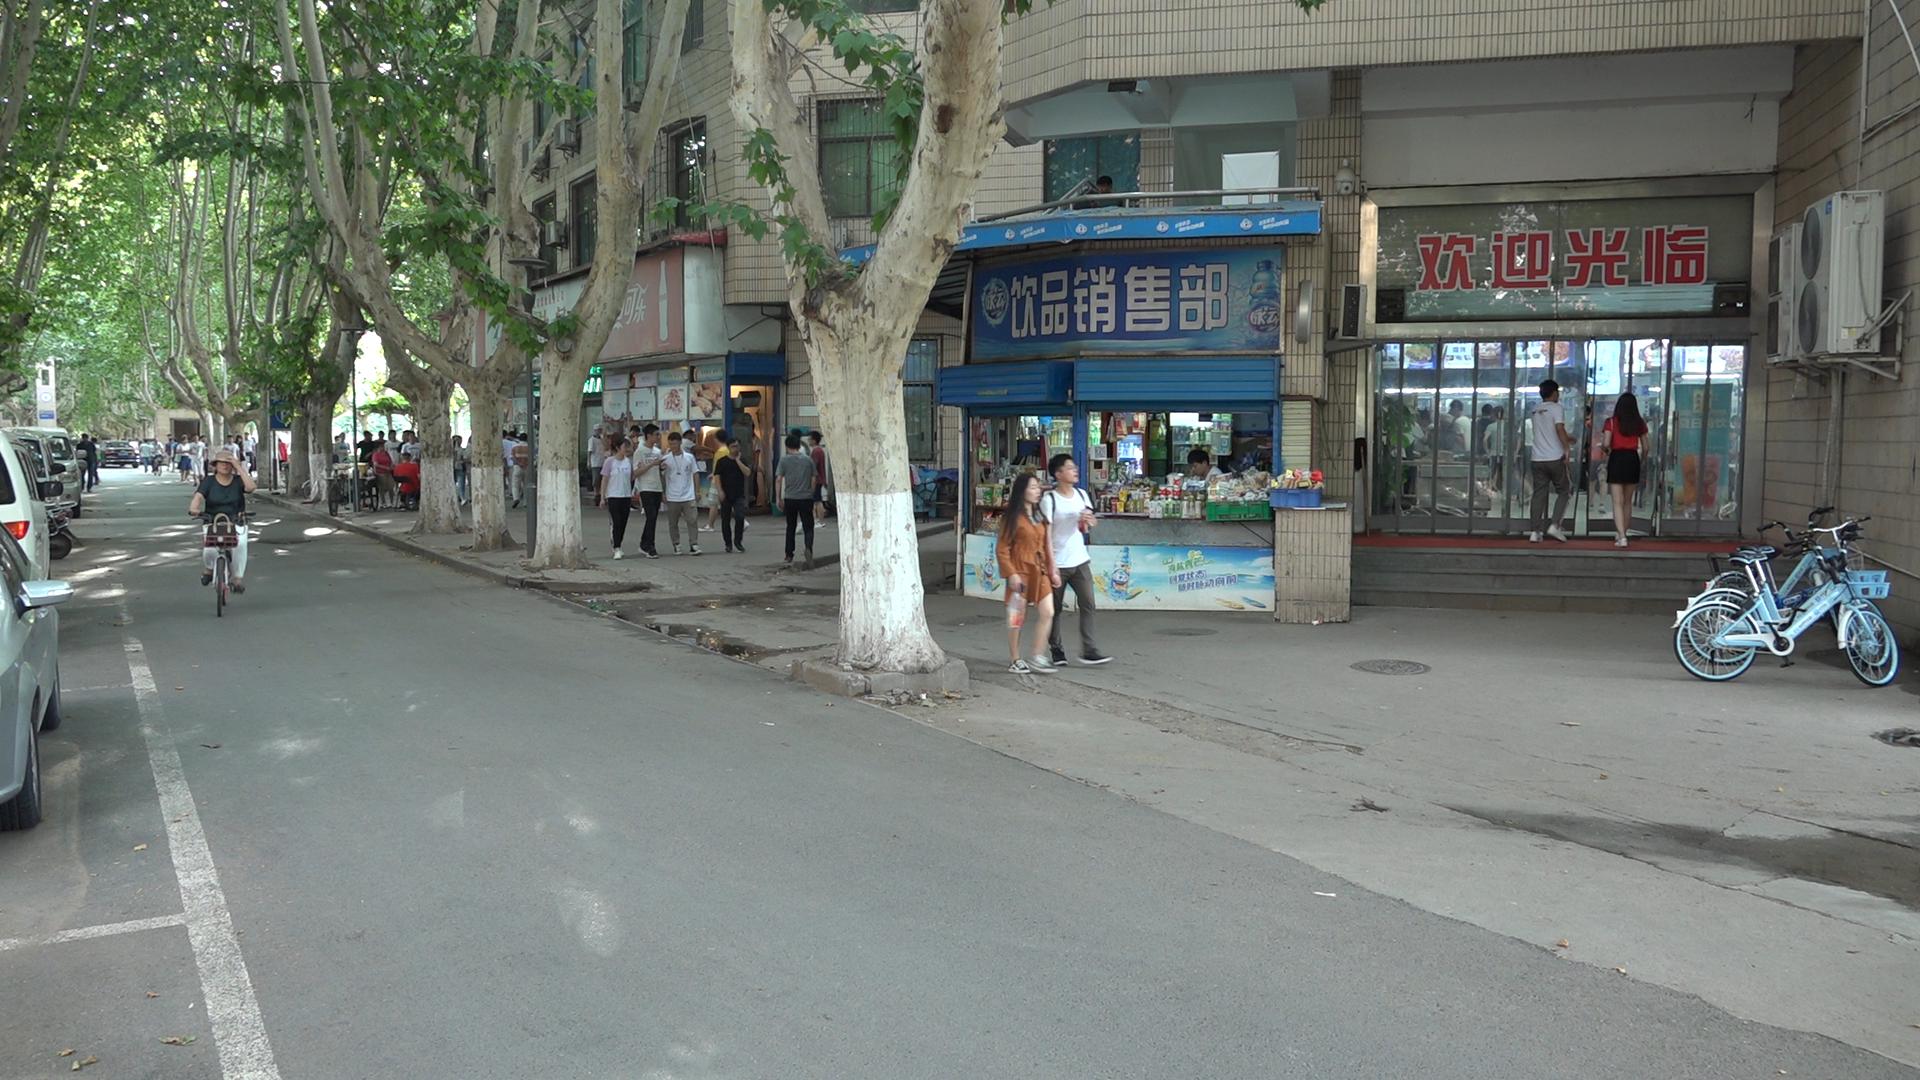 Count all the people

57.